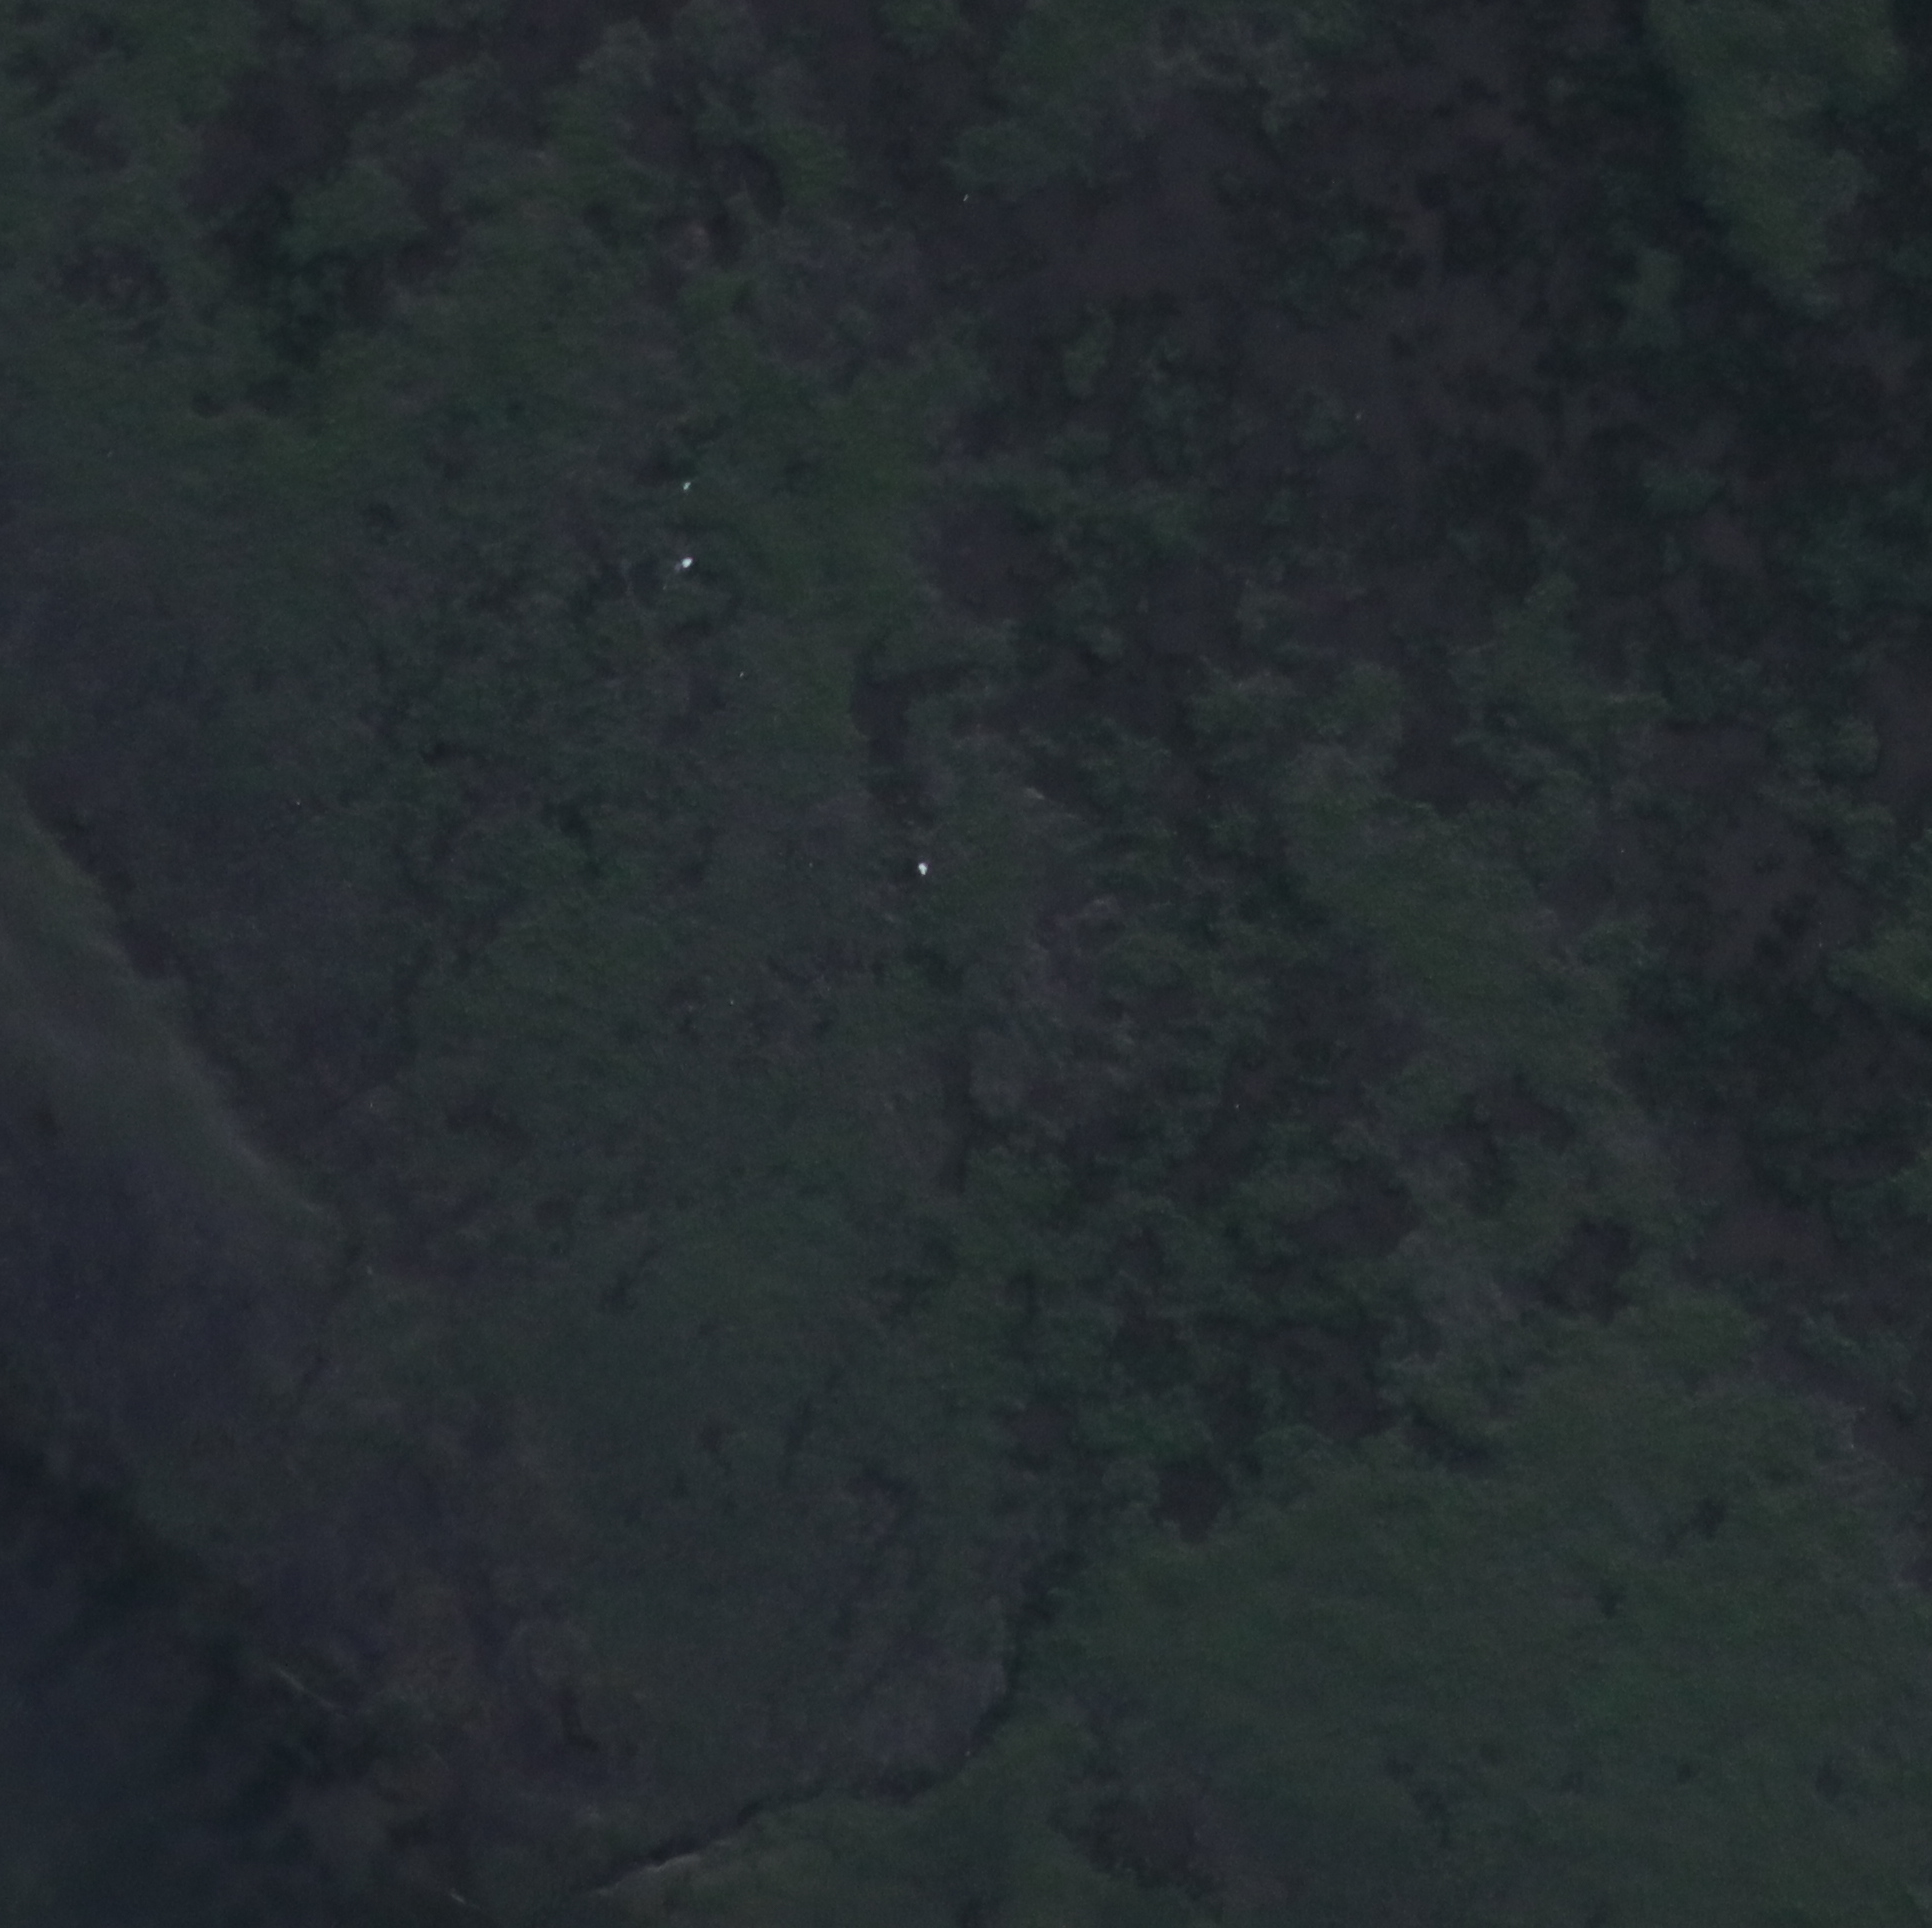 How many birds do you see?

0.